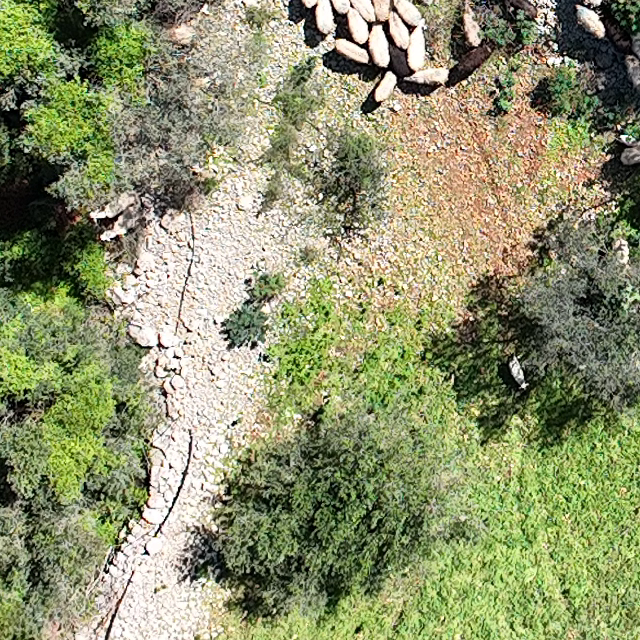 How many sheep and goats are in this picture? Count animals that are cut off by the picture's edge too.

26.